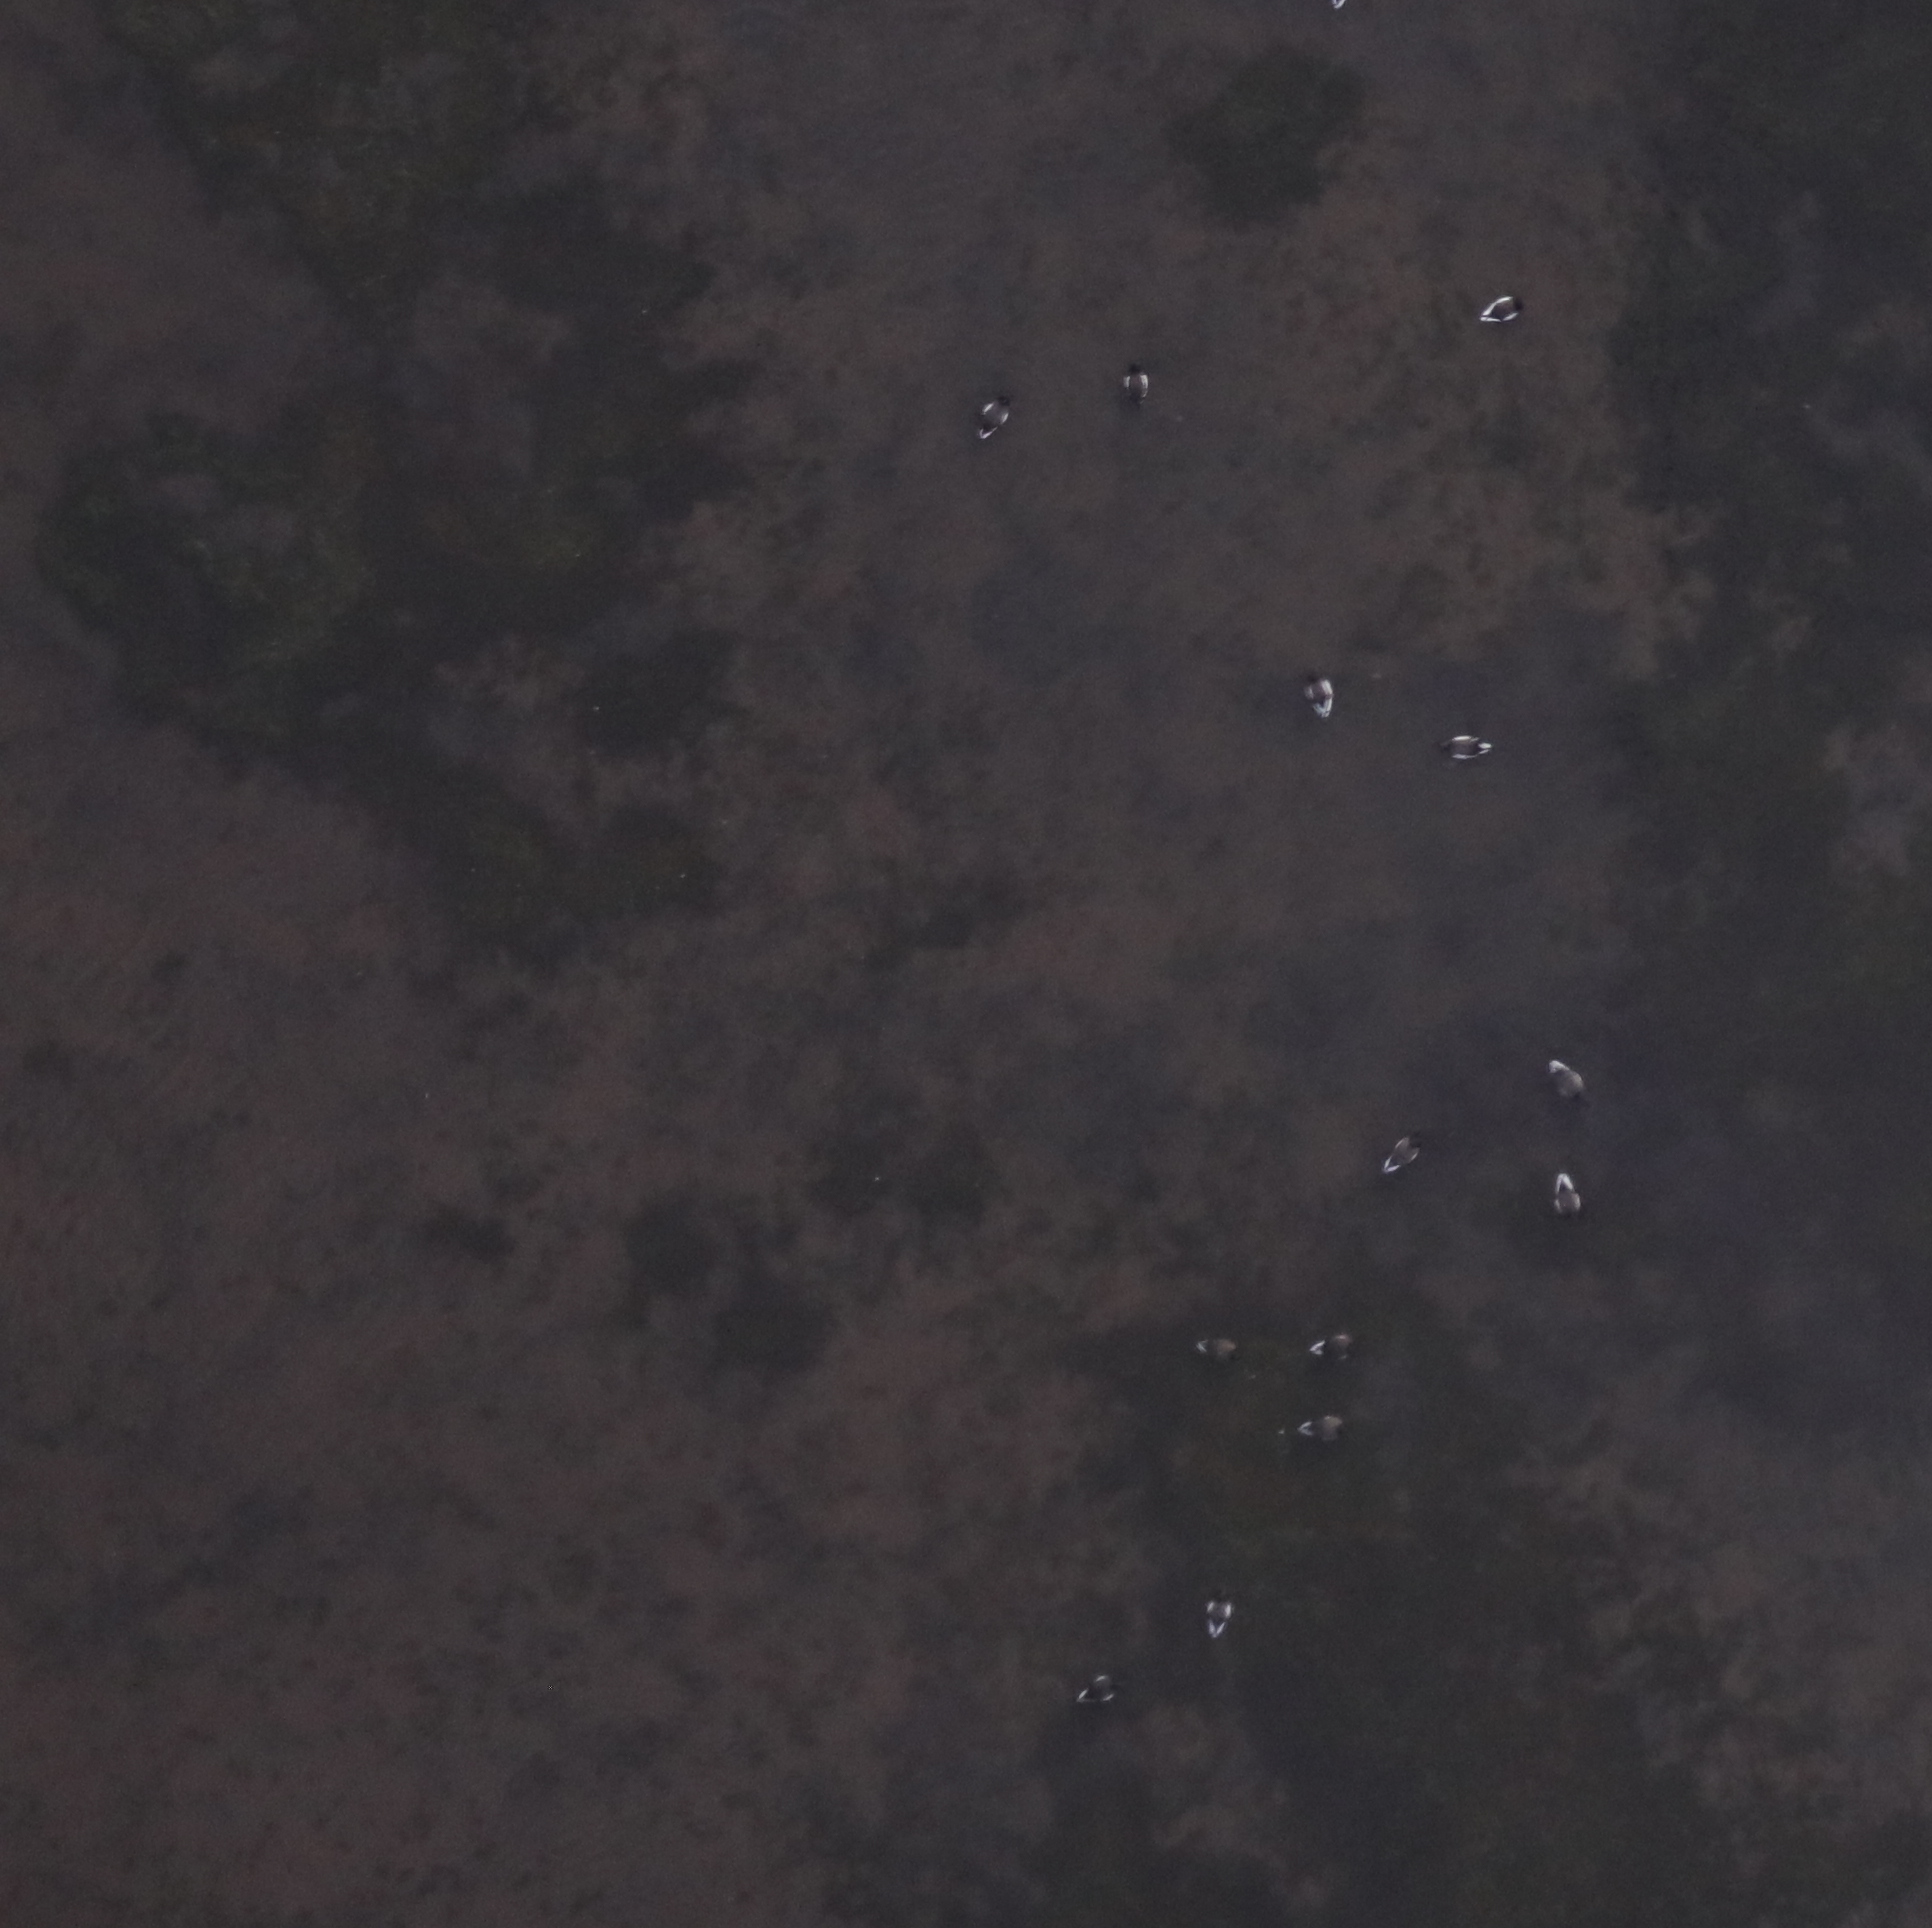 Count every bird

13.